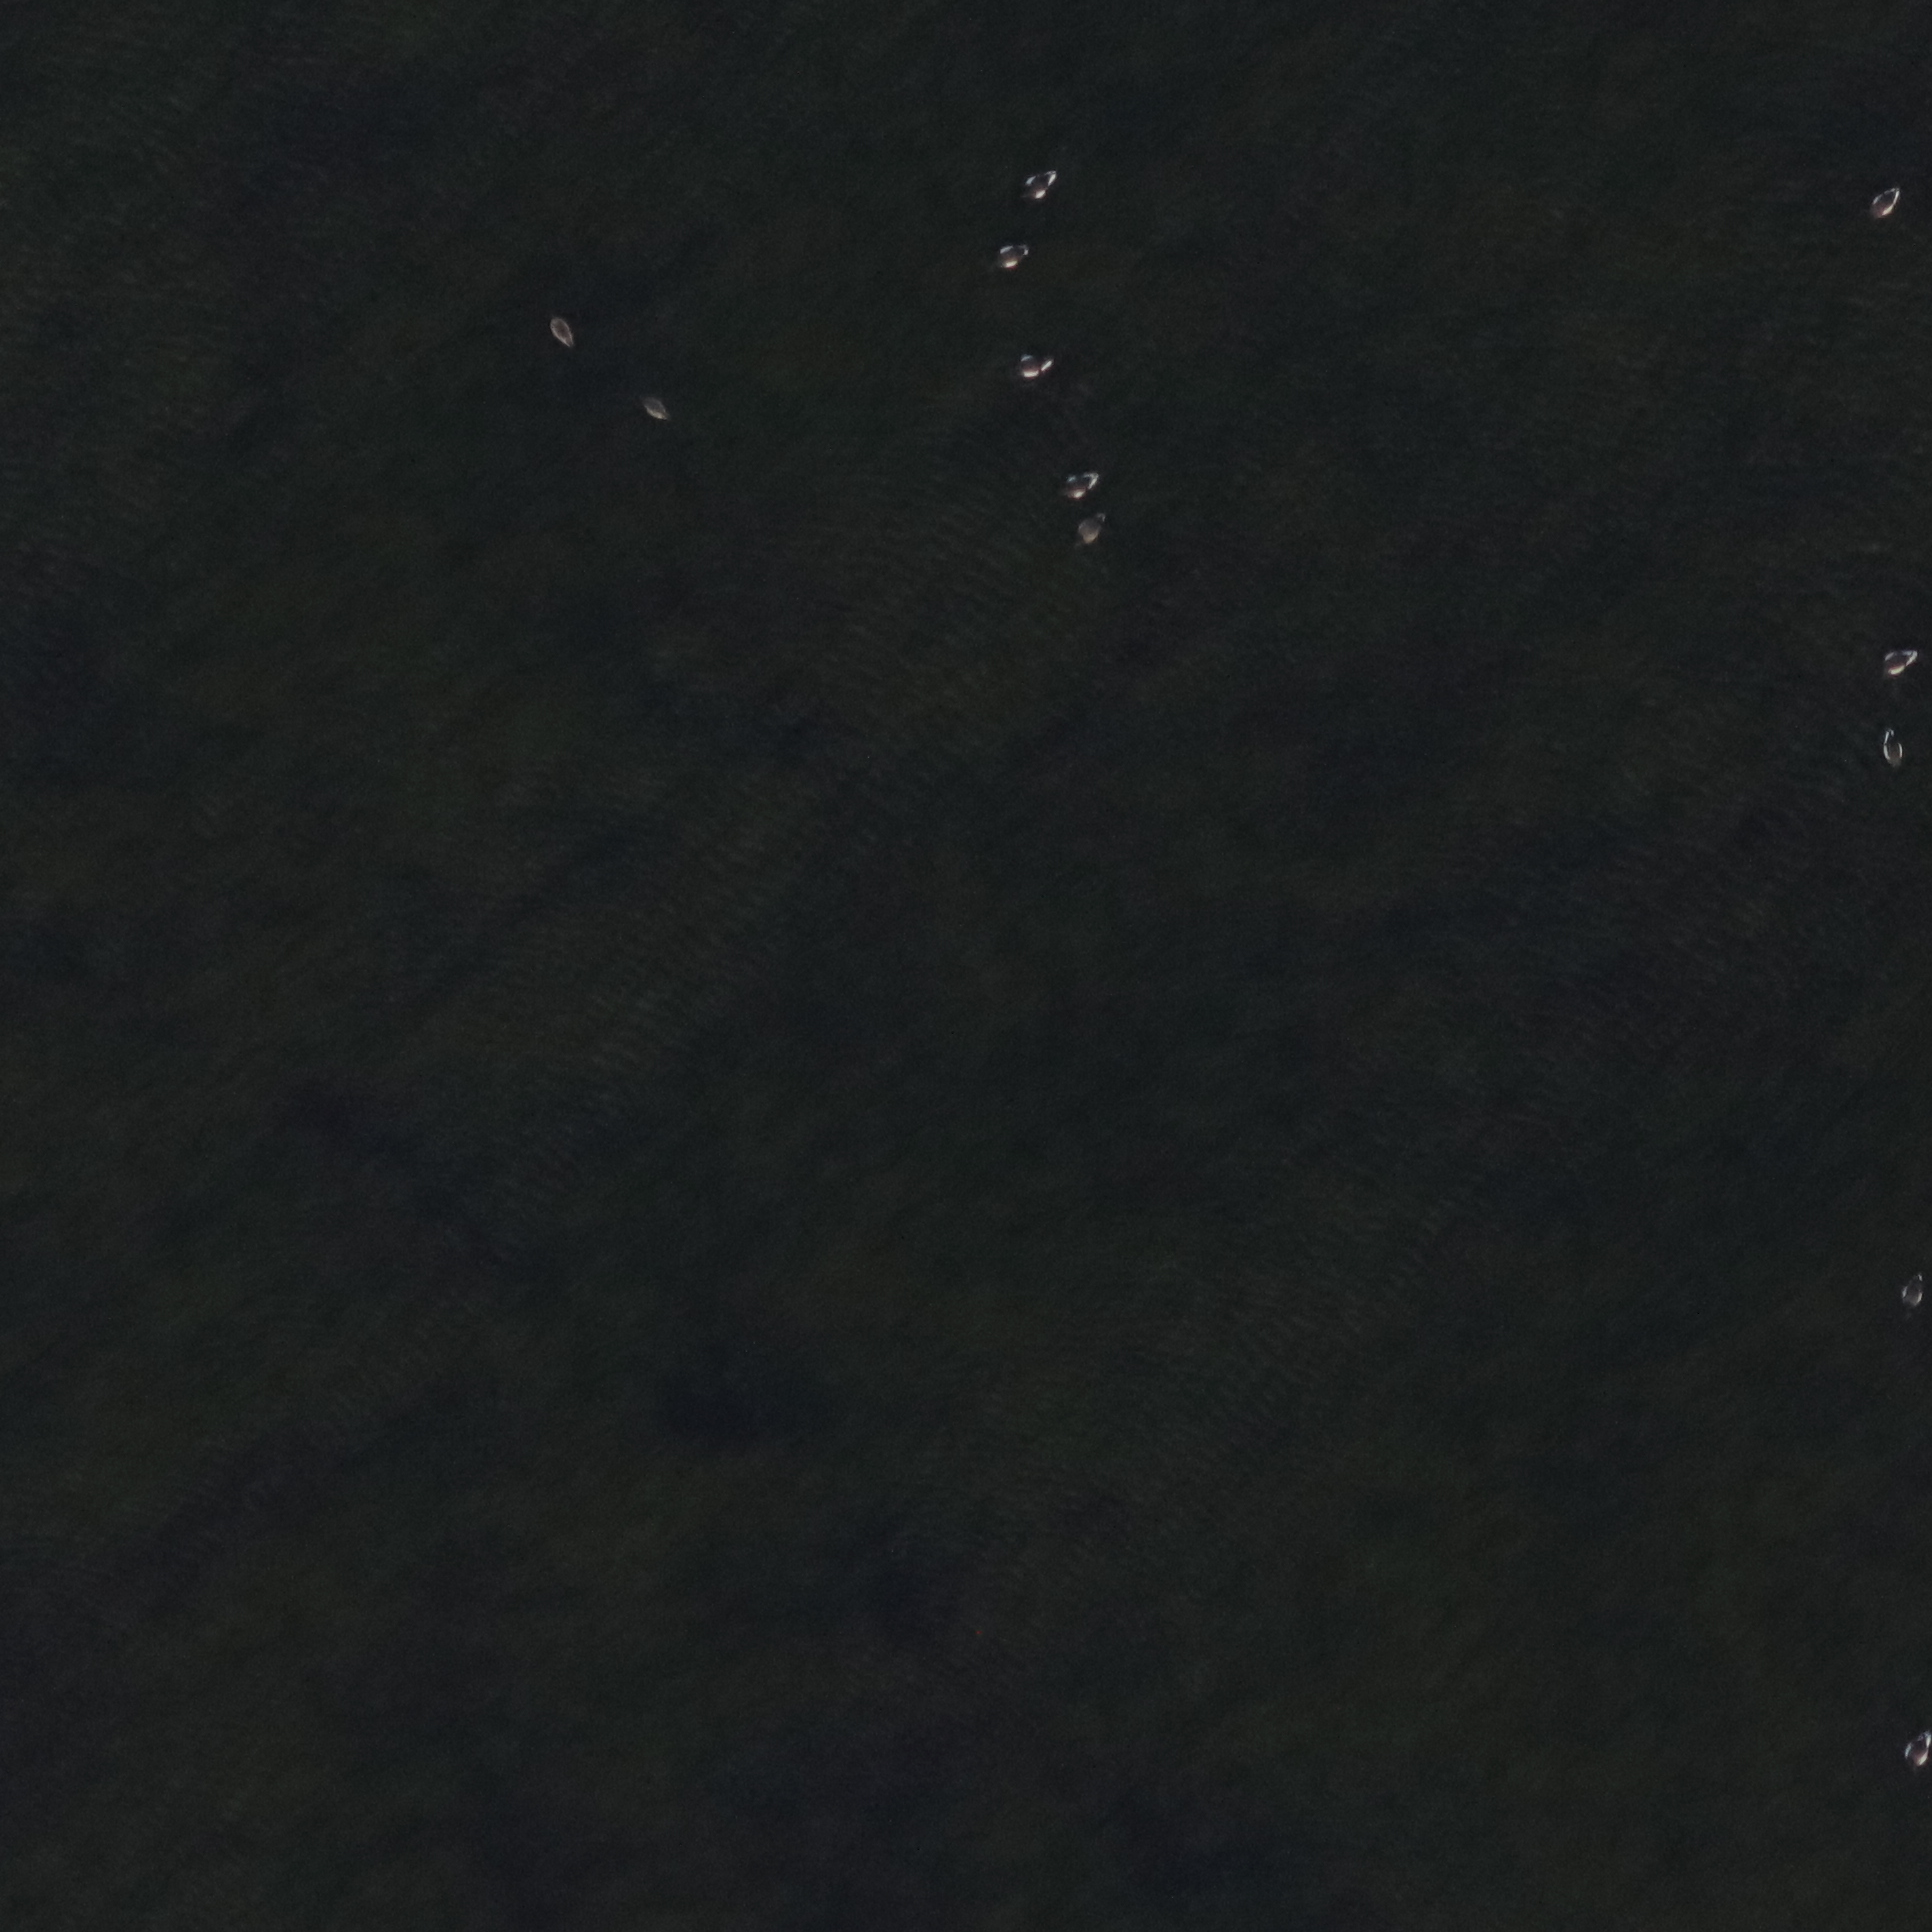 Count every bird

12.